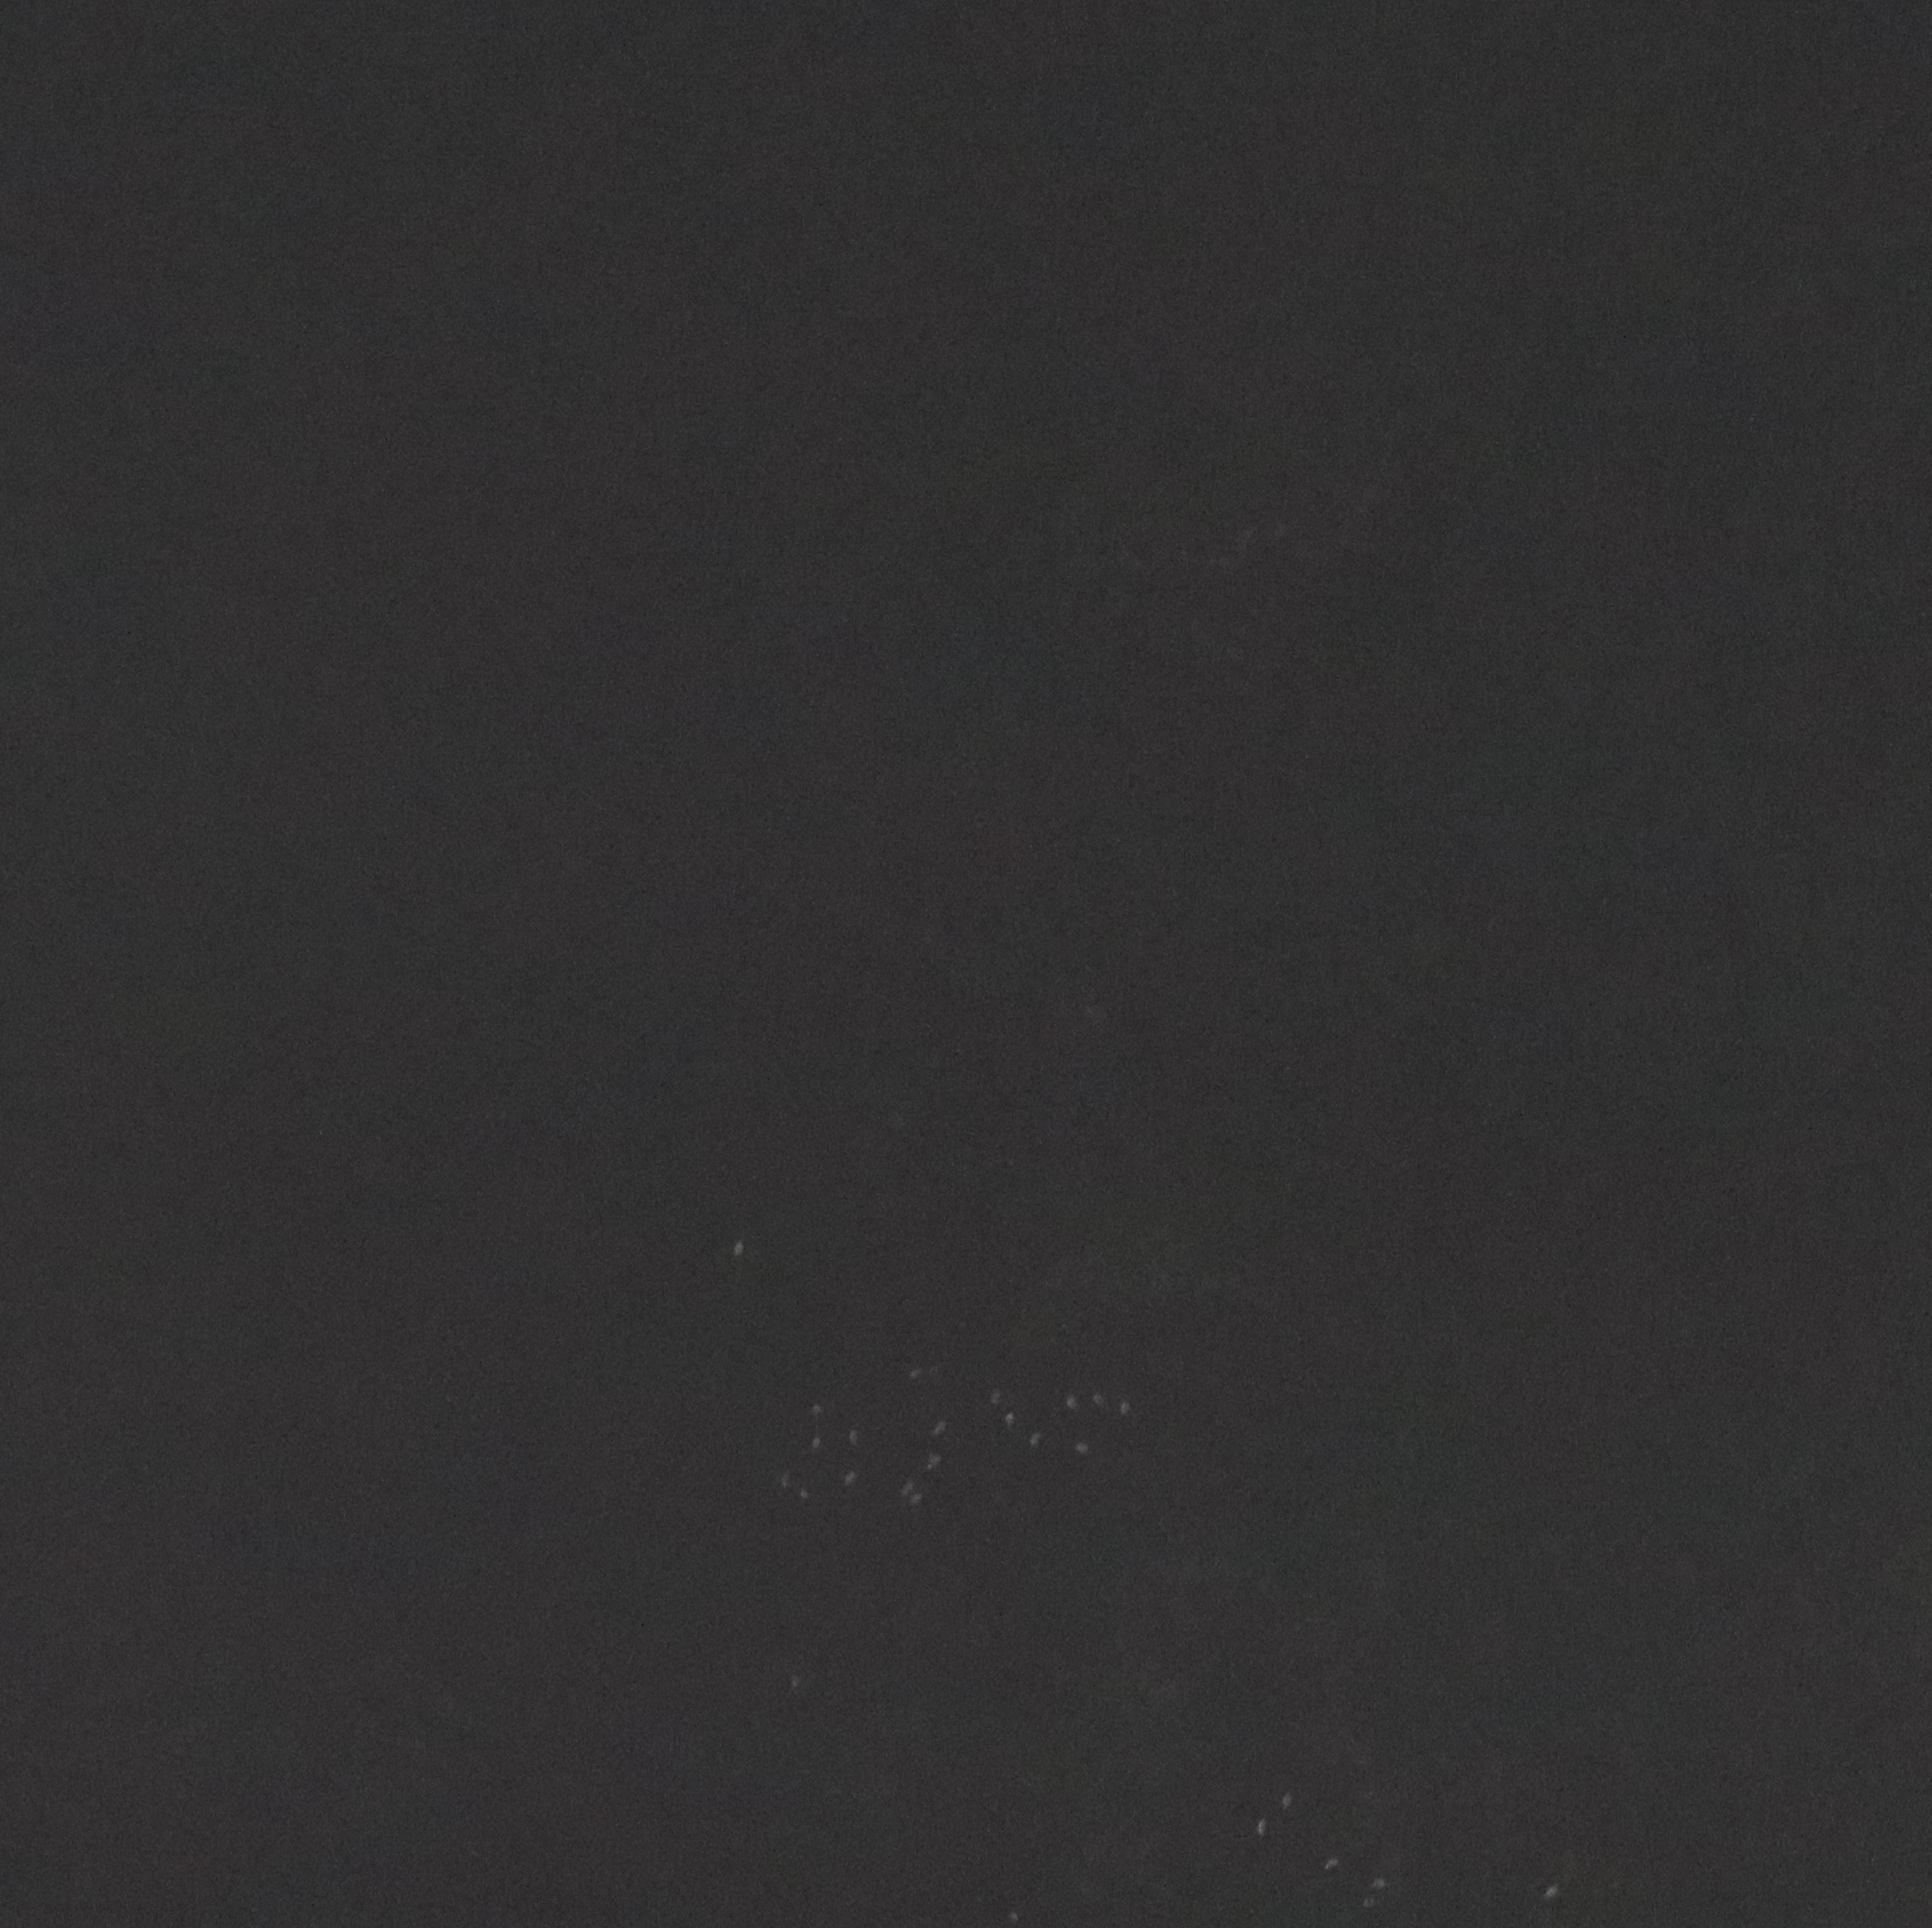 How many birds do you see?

25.